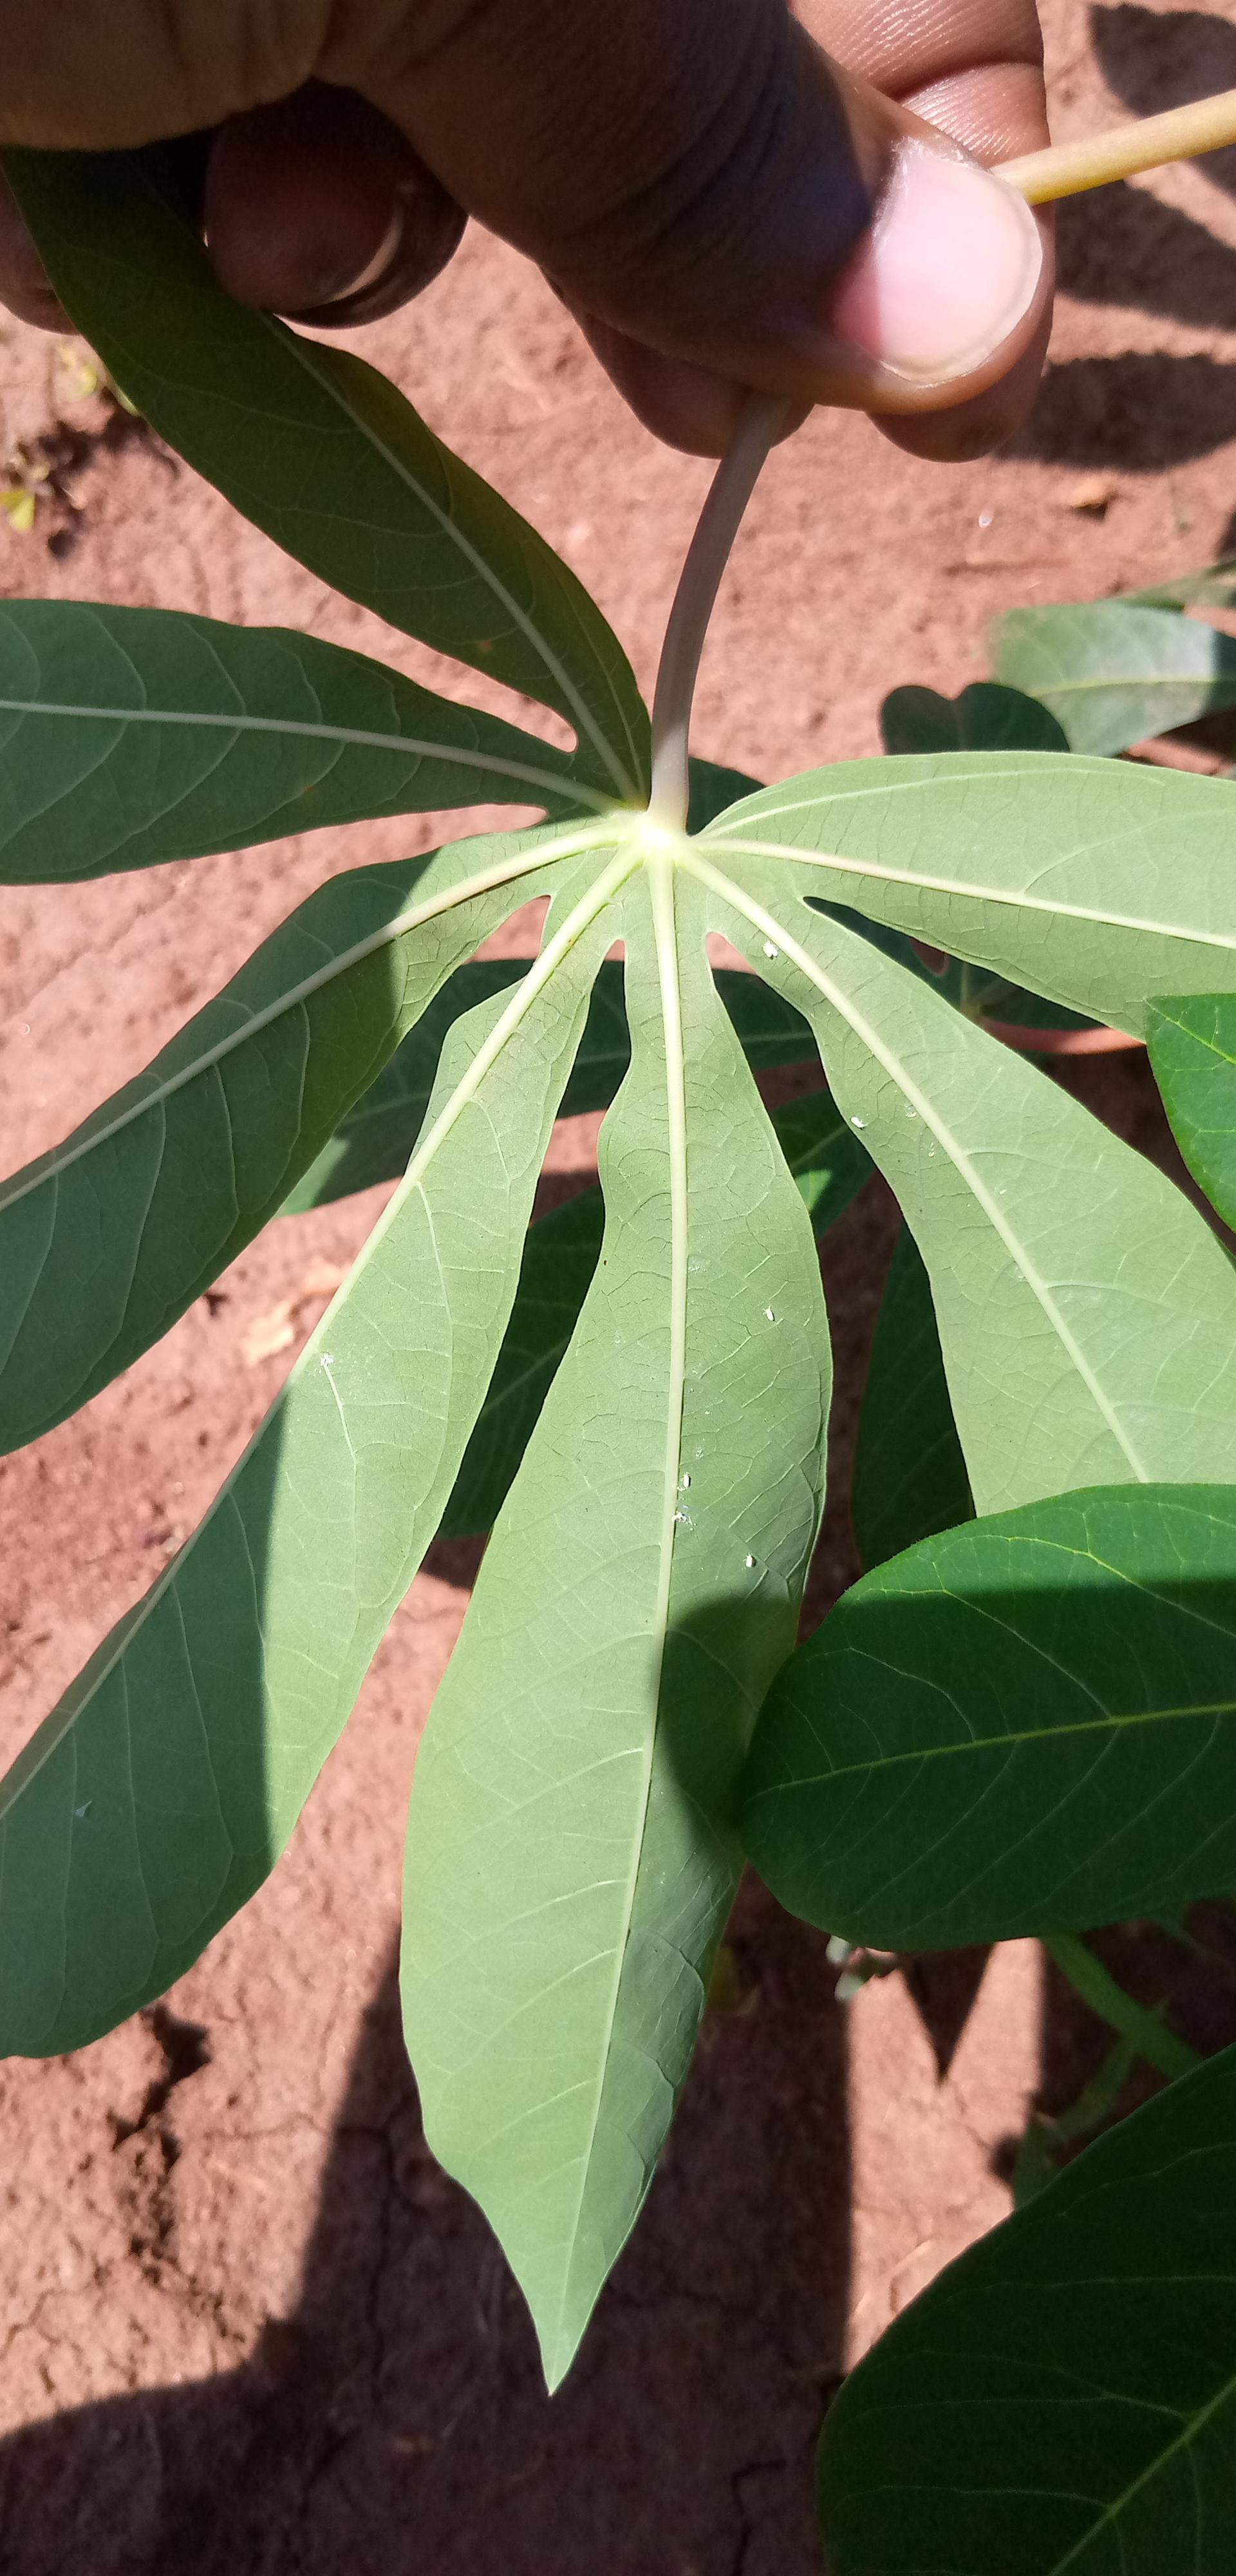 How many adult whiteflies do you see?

6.